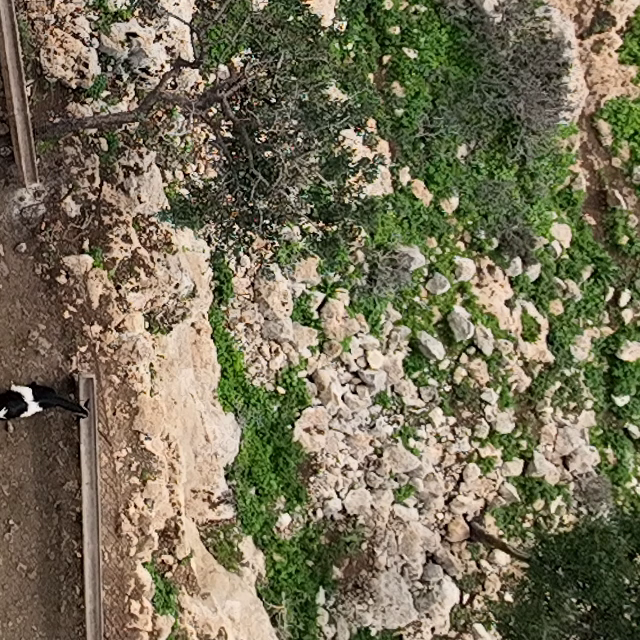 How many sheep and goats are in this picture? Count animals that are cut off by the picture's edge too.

1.